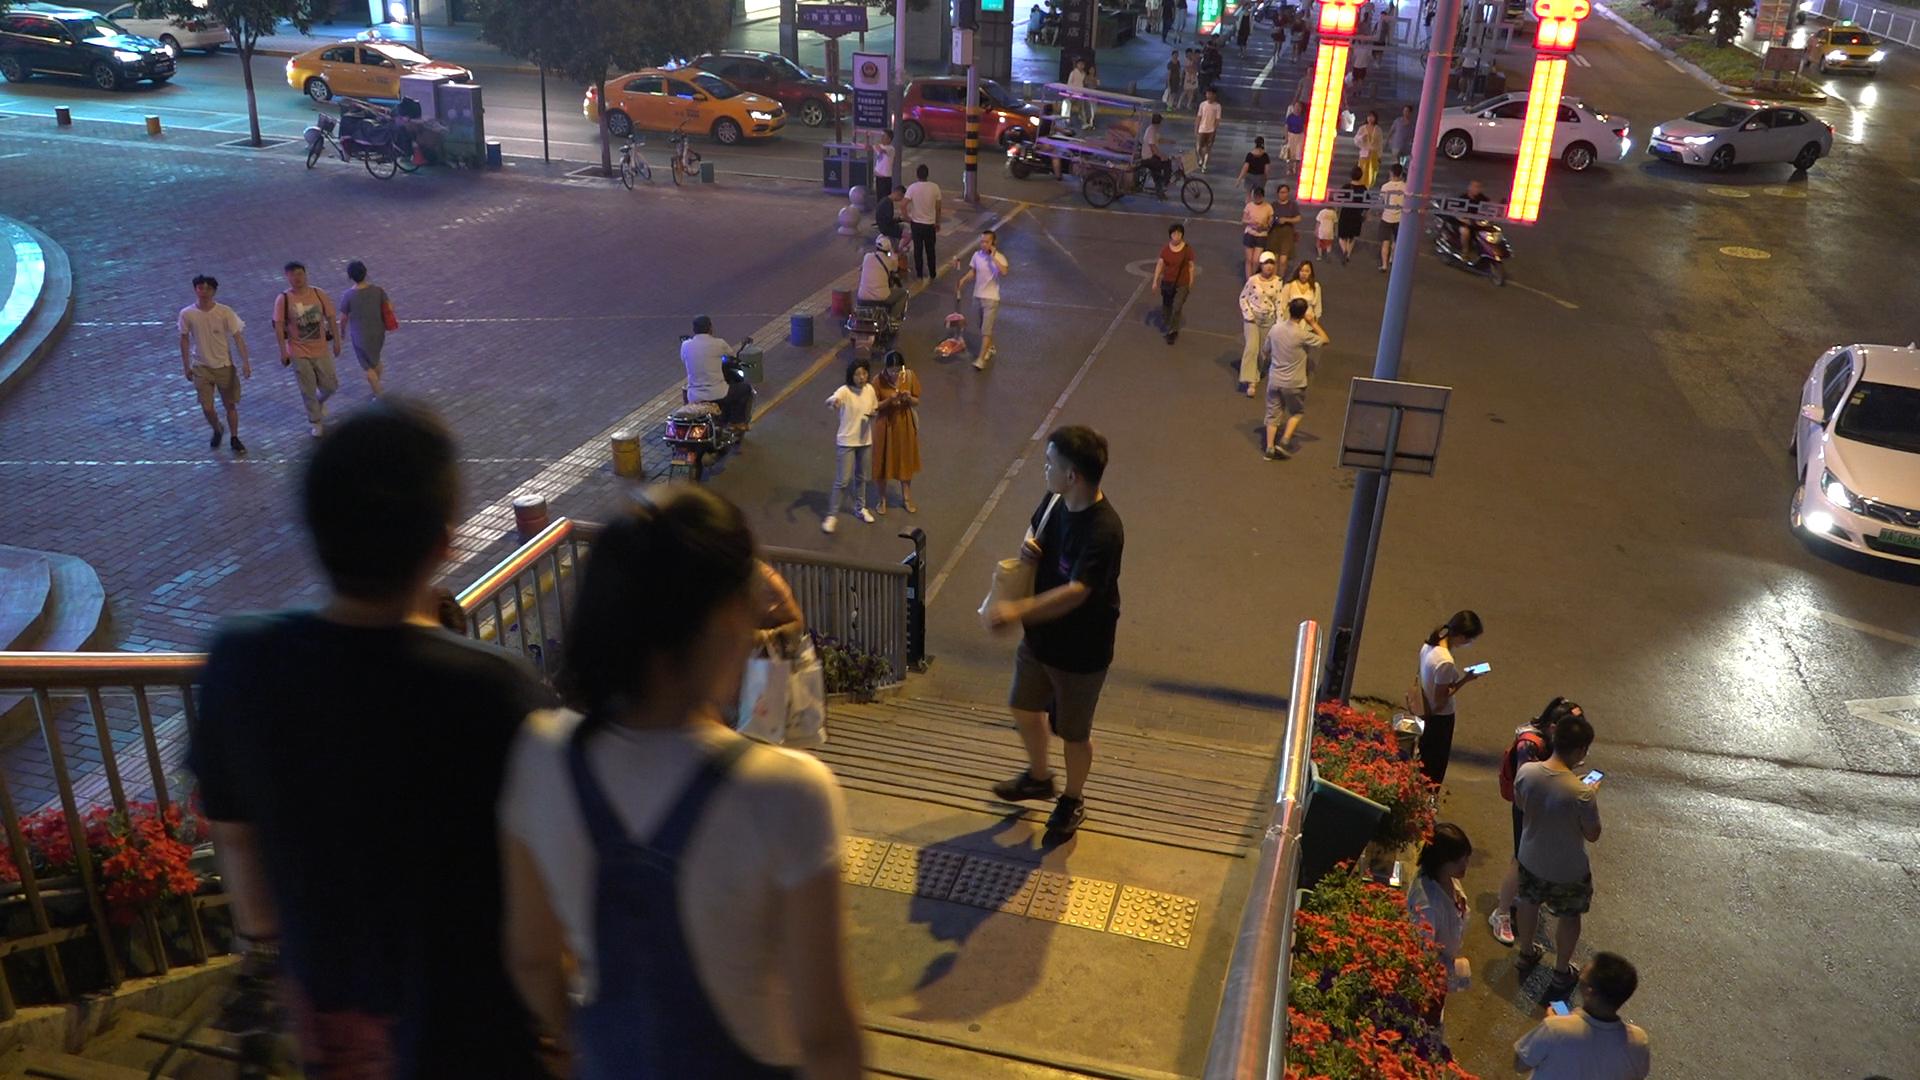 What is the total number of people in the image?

57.